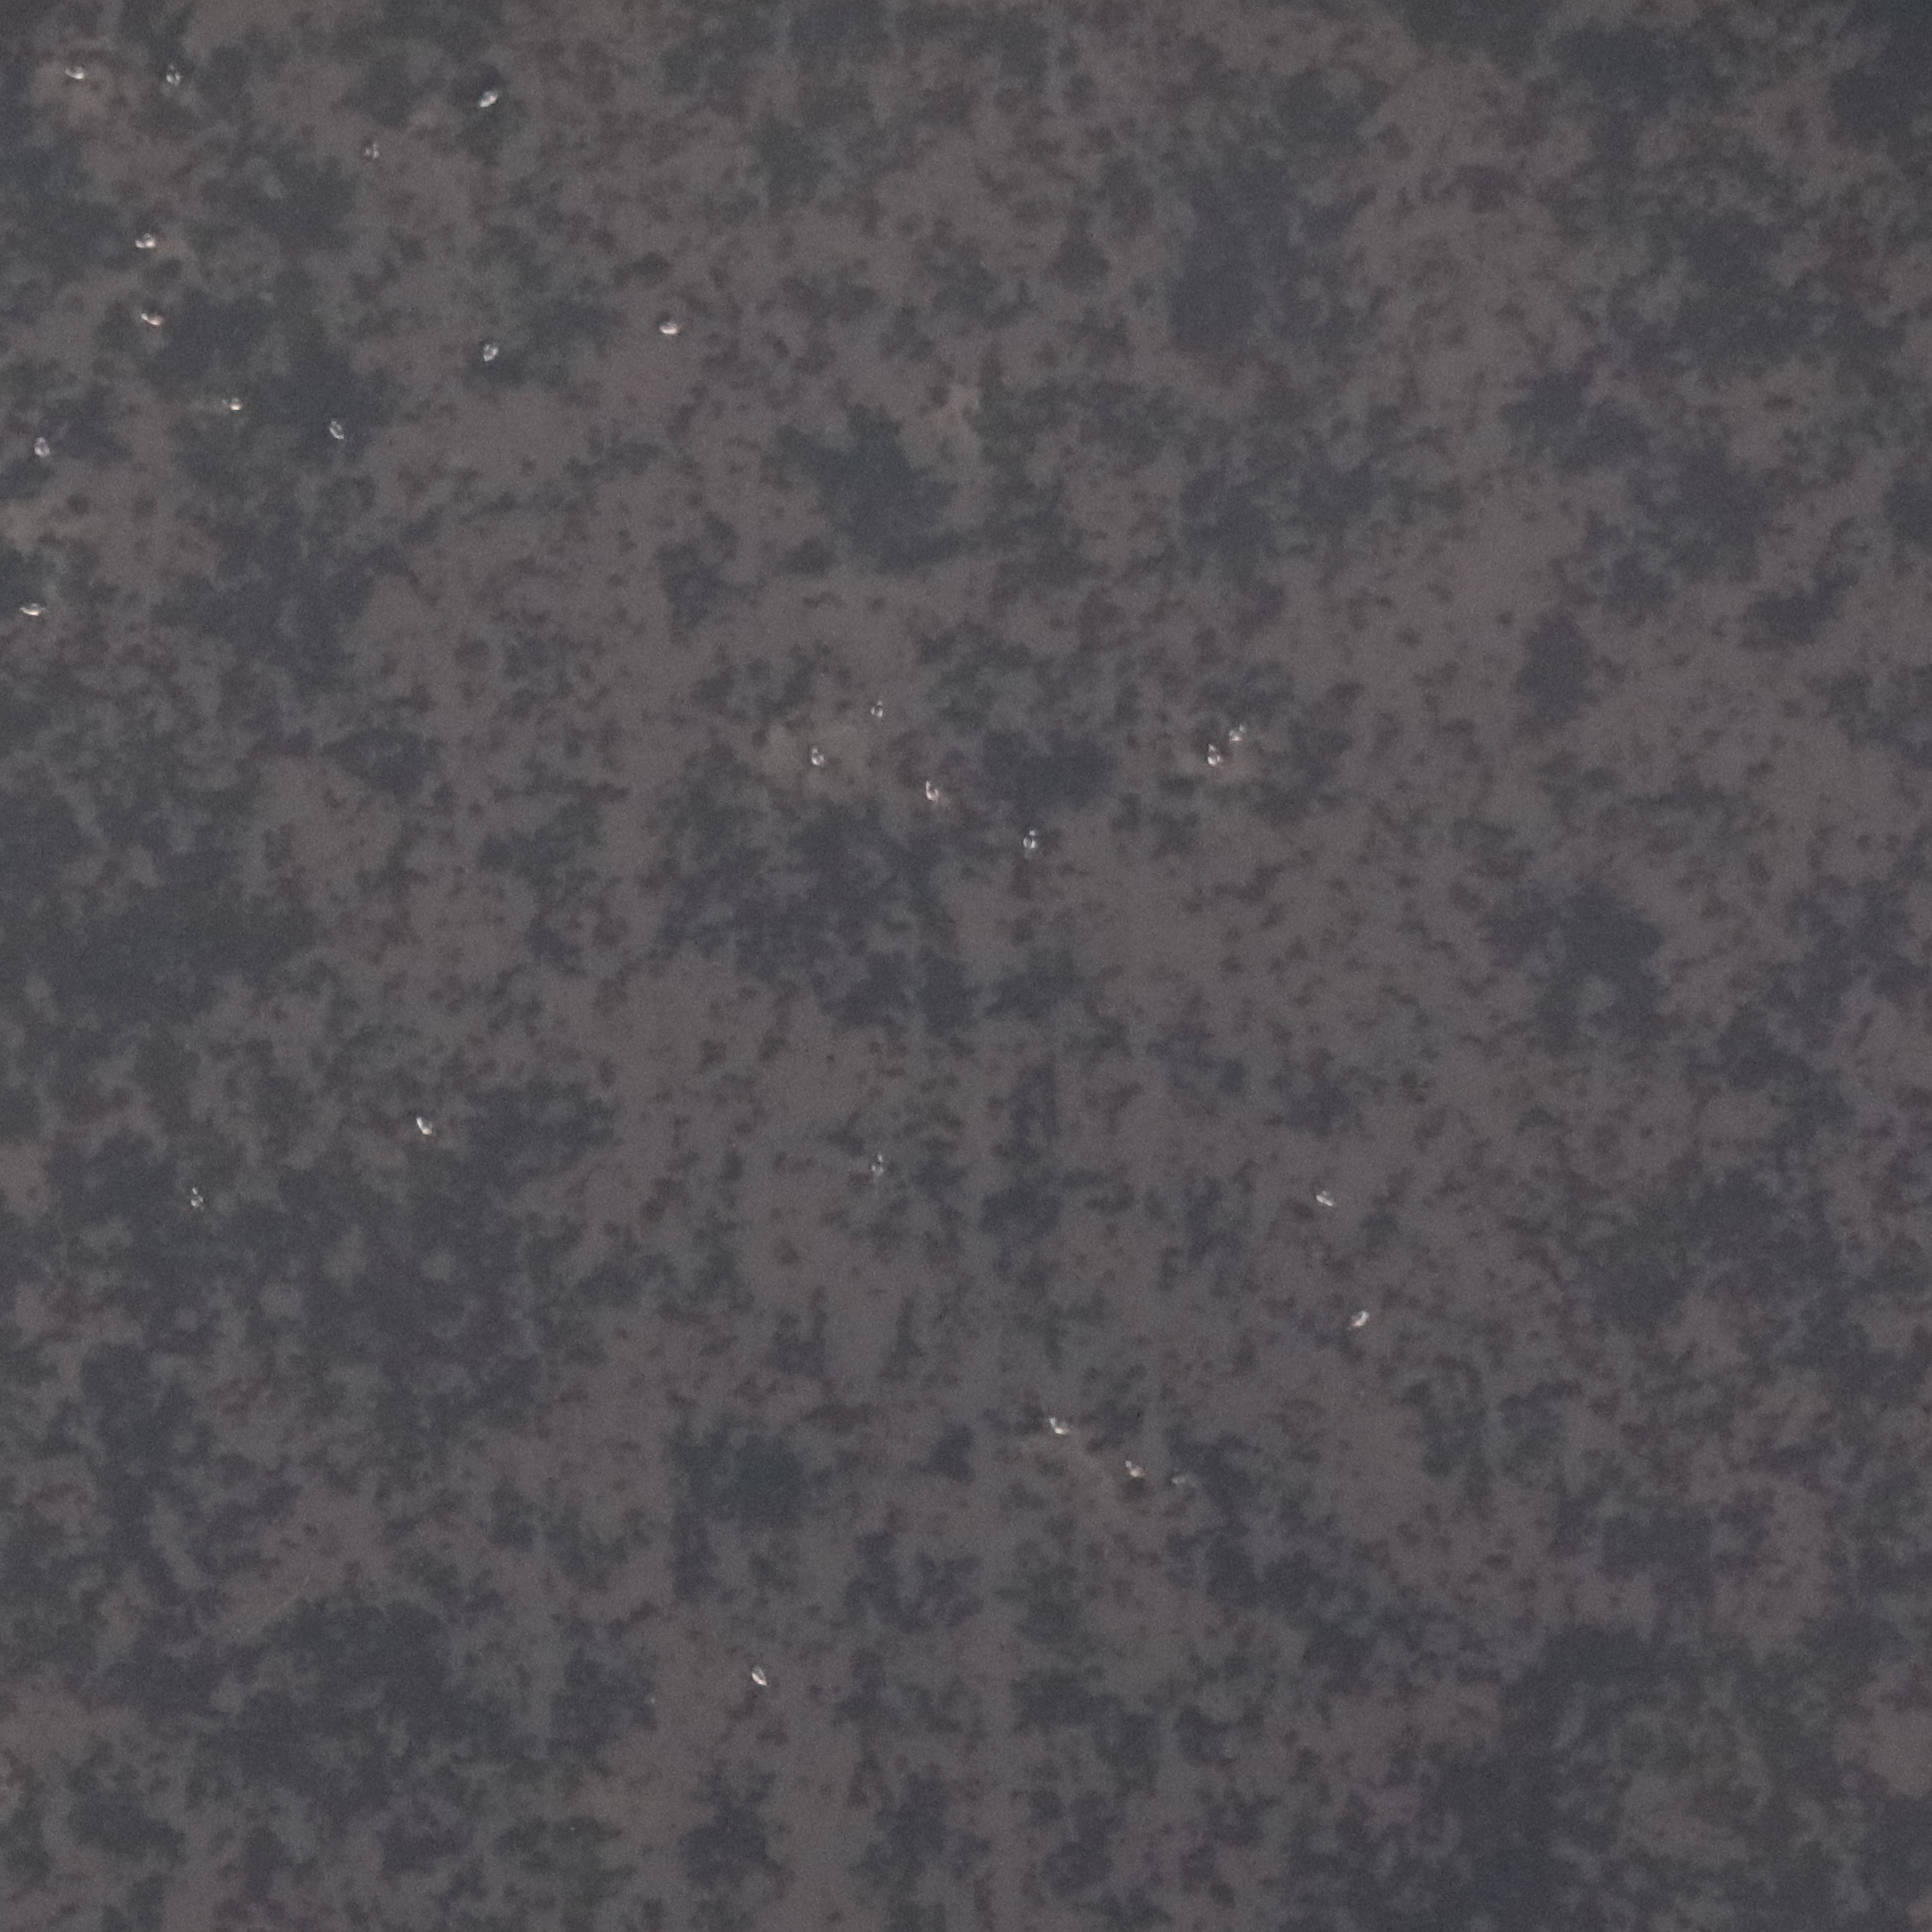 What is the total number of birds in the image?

26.